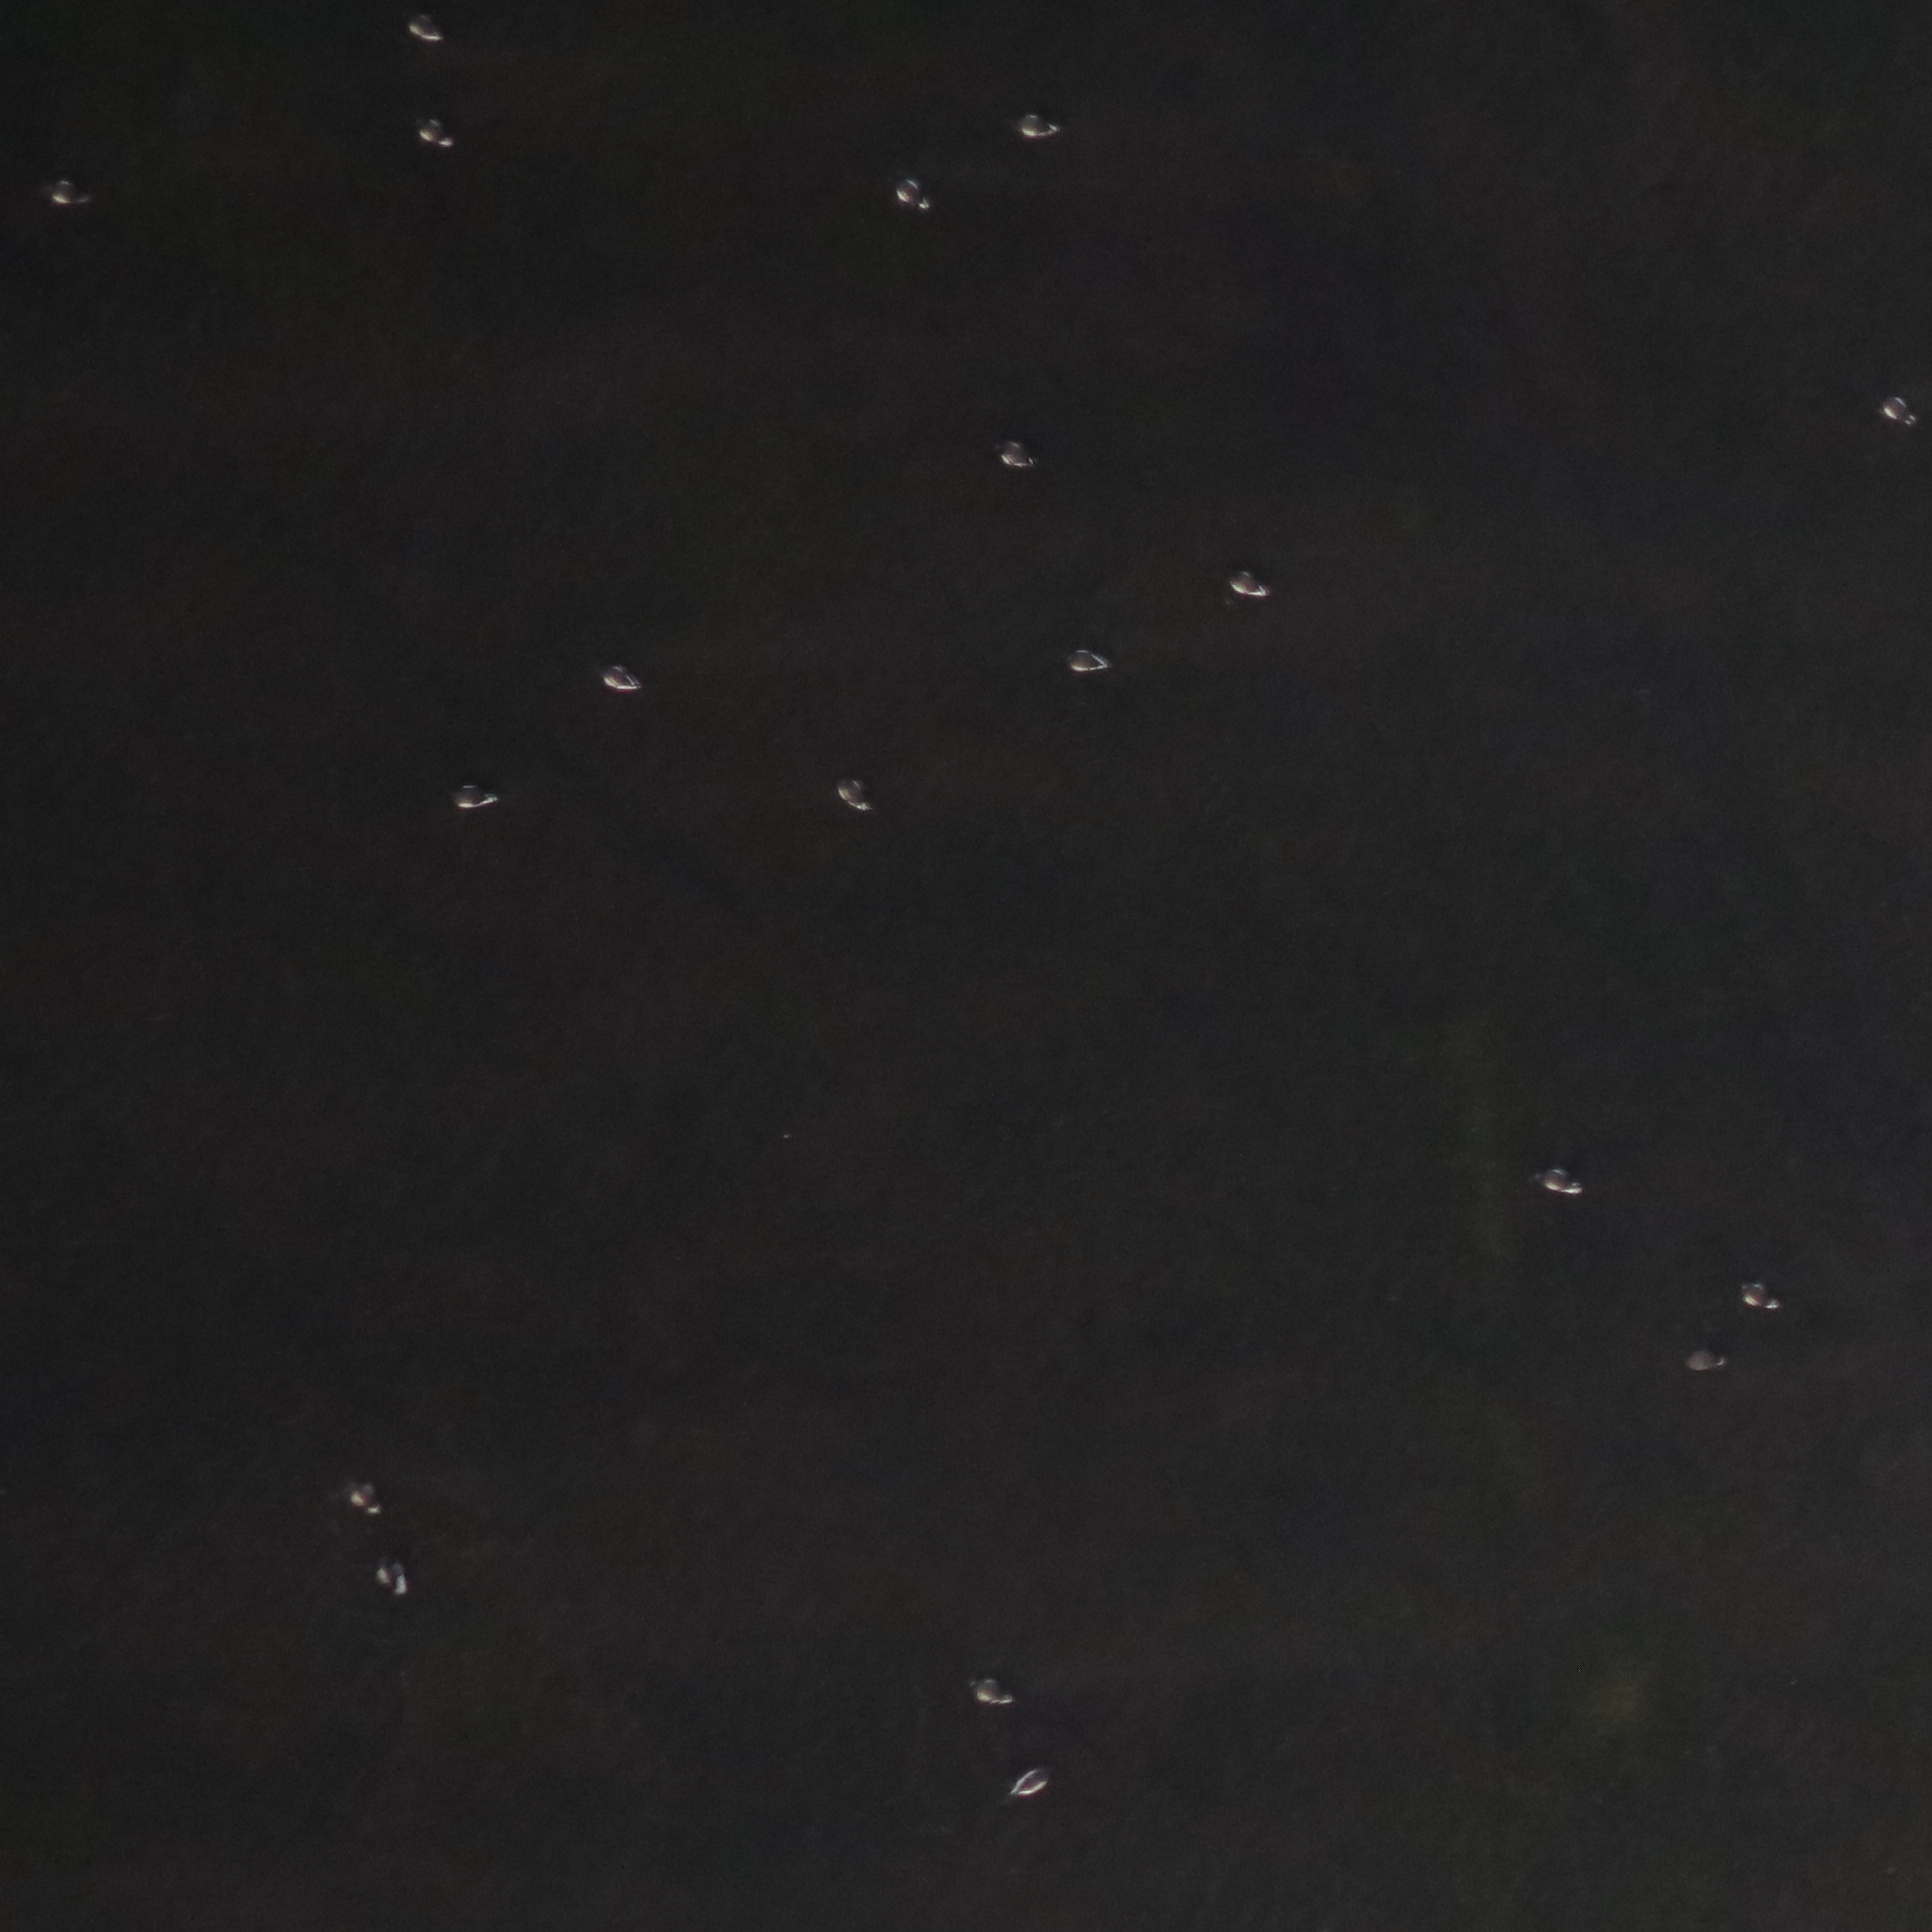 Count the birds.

18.